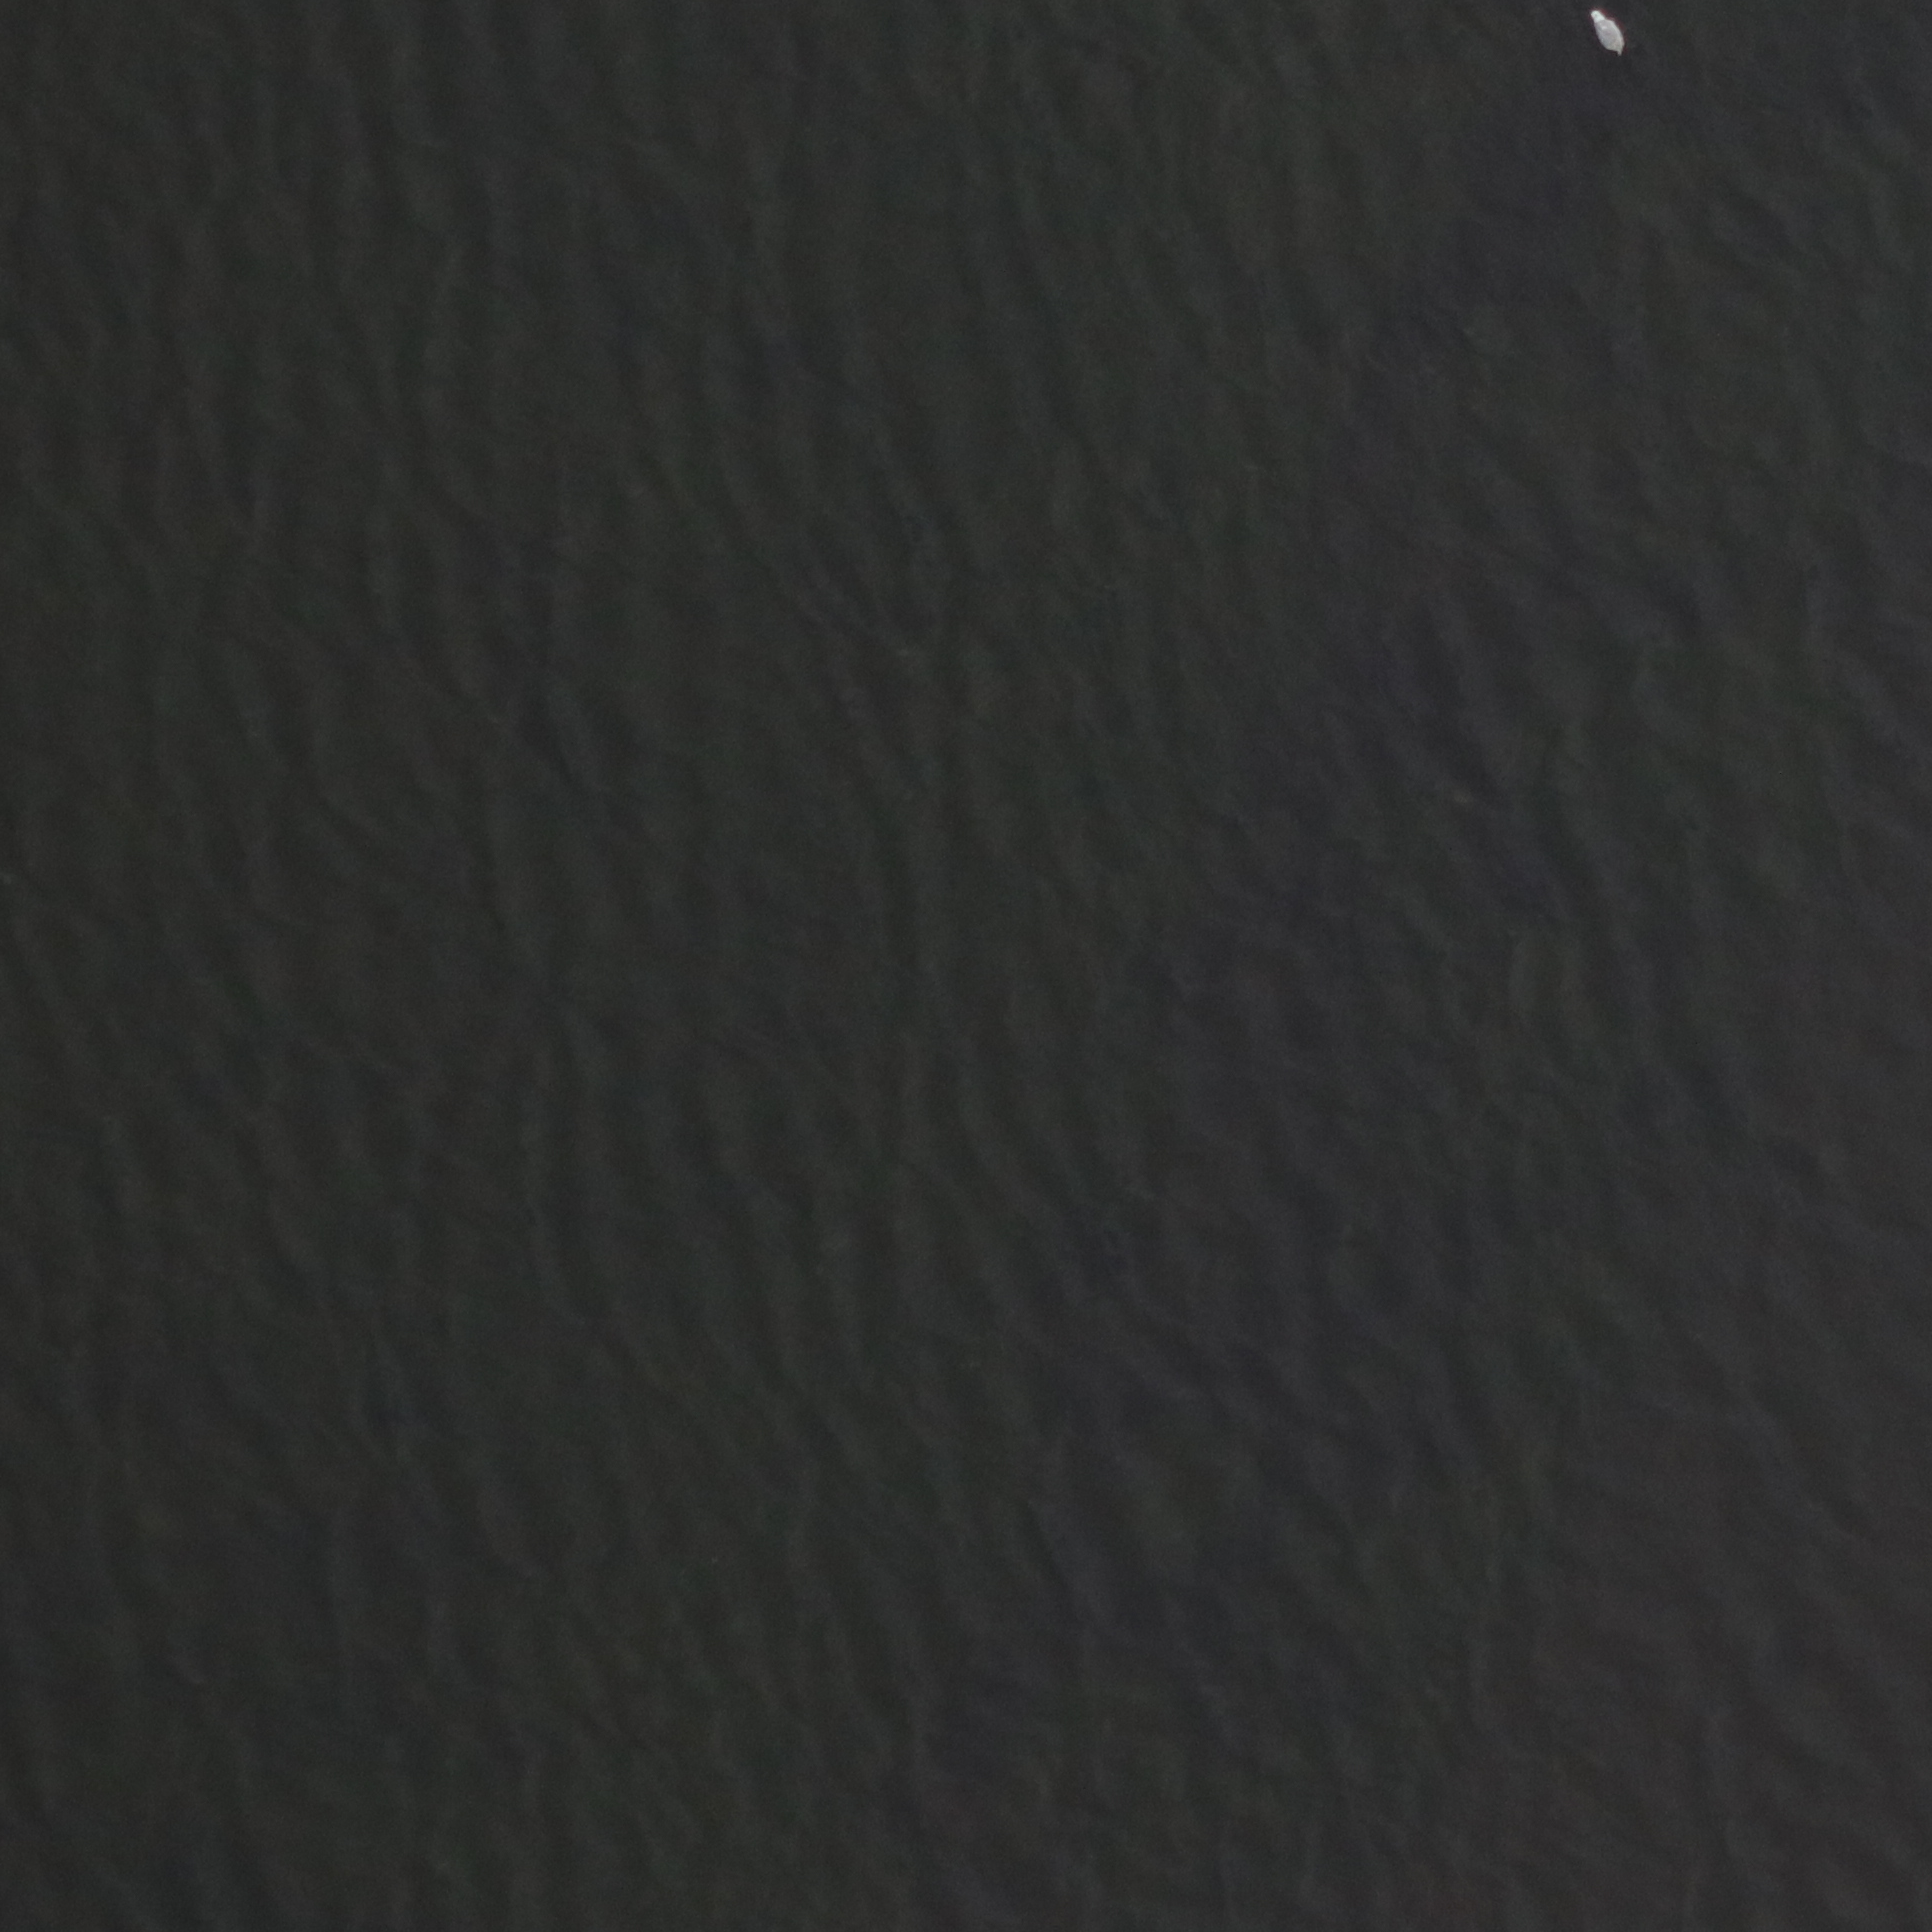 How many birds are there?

1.